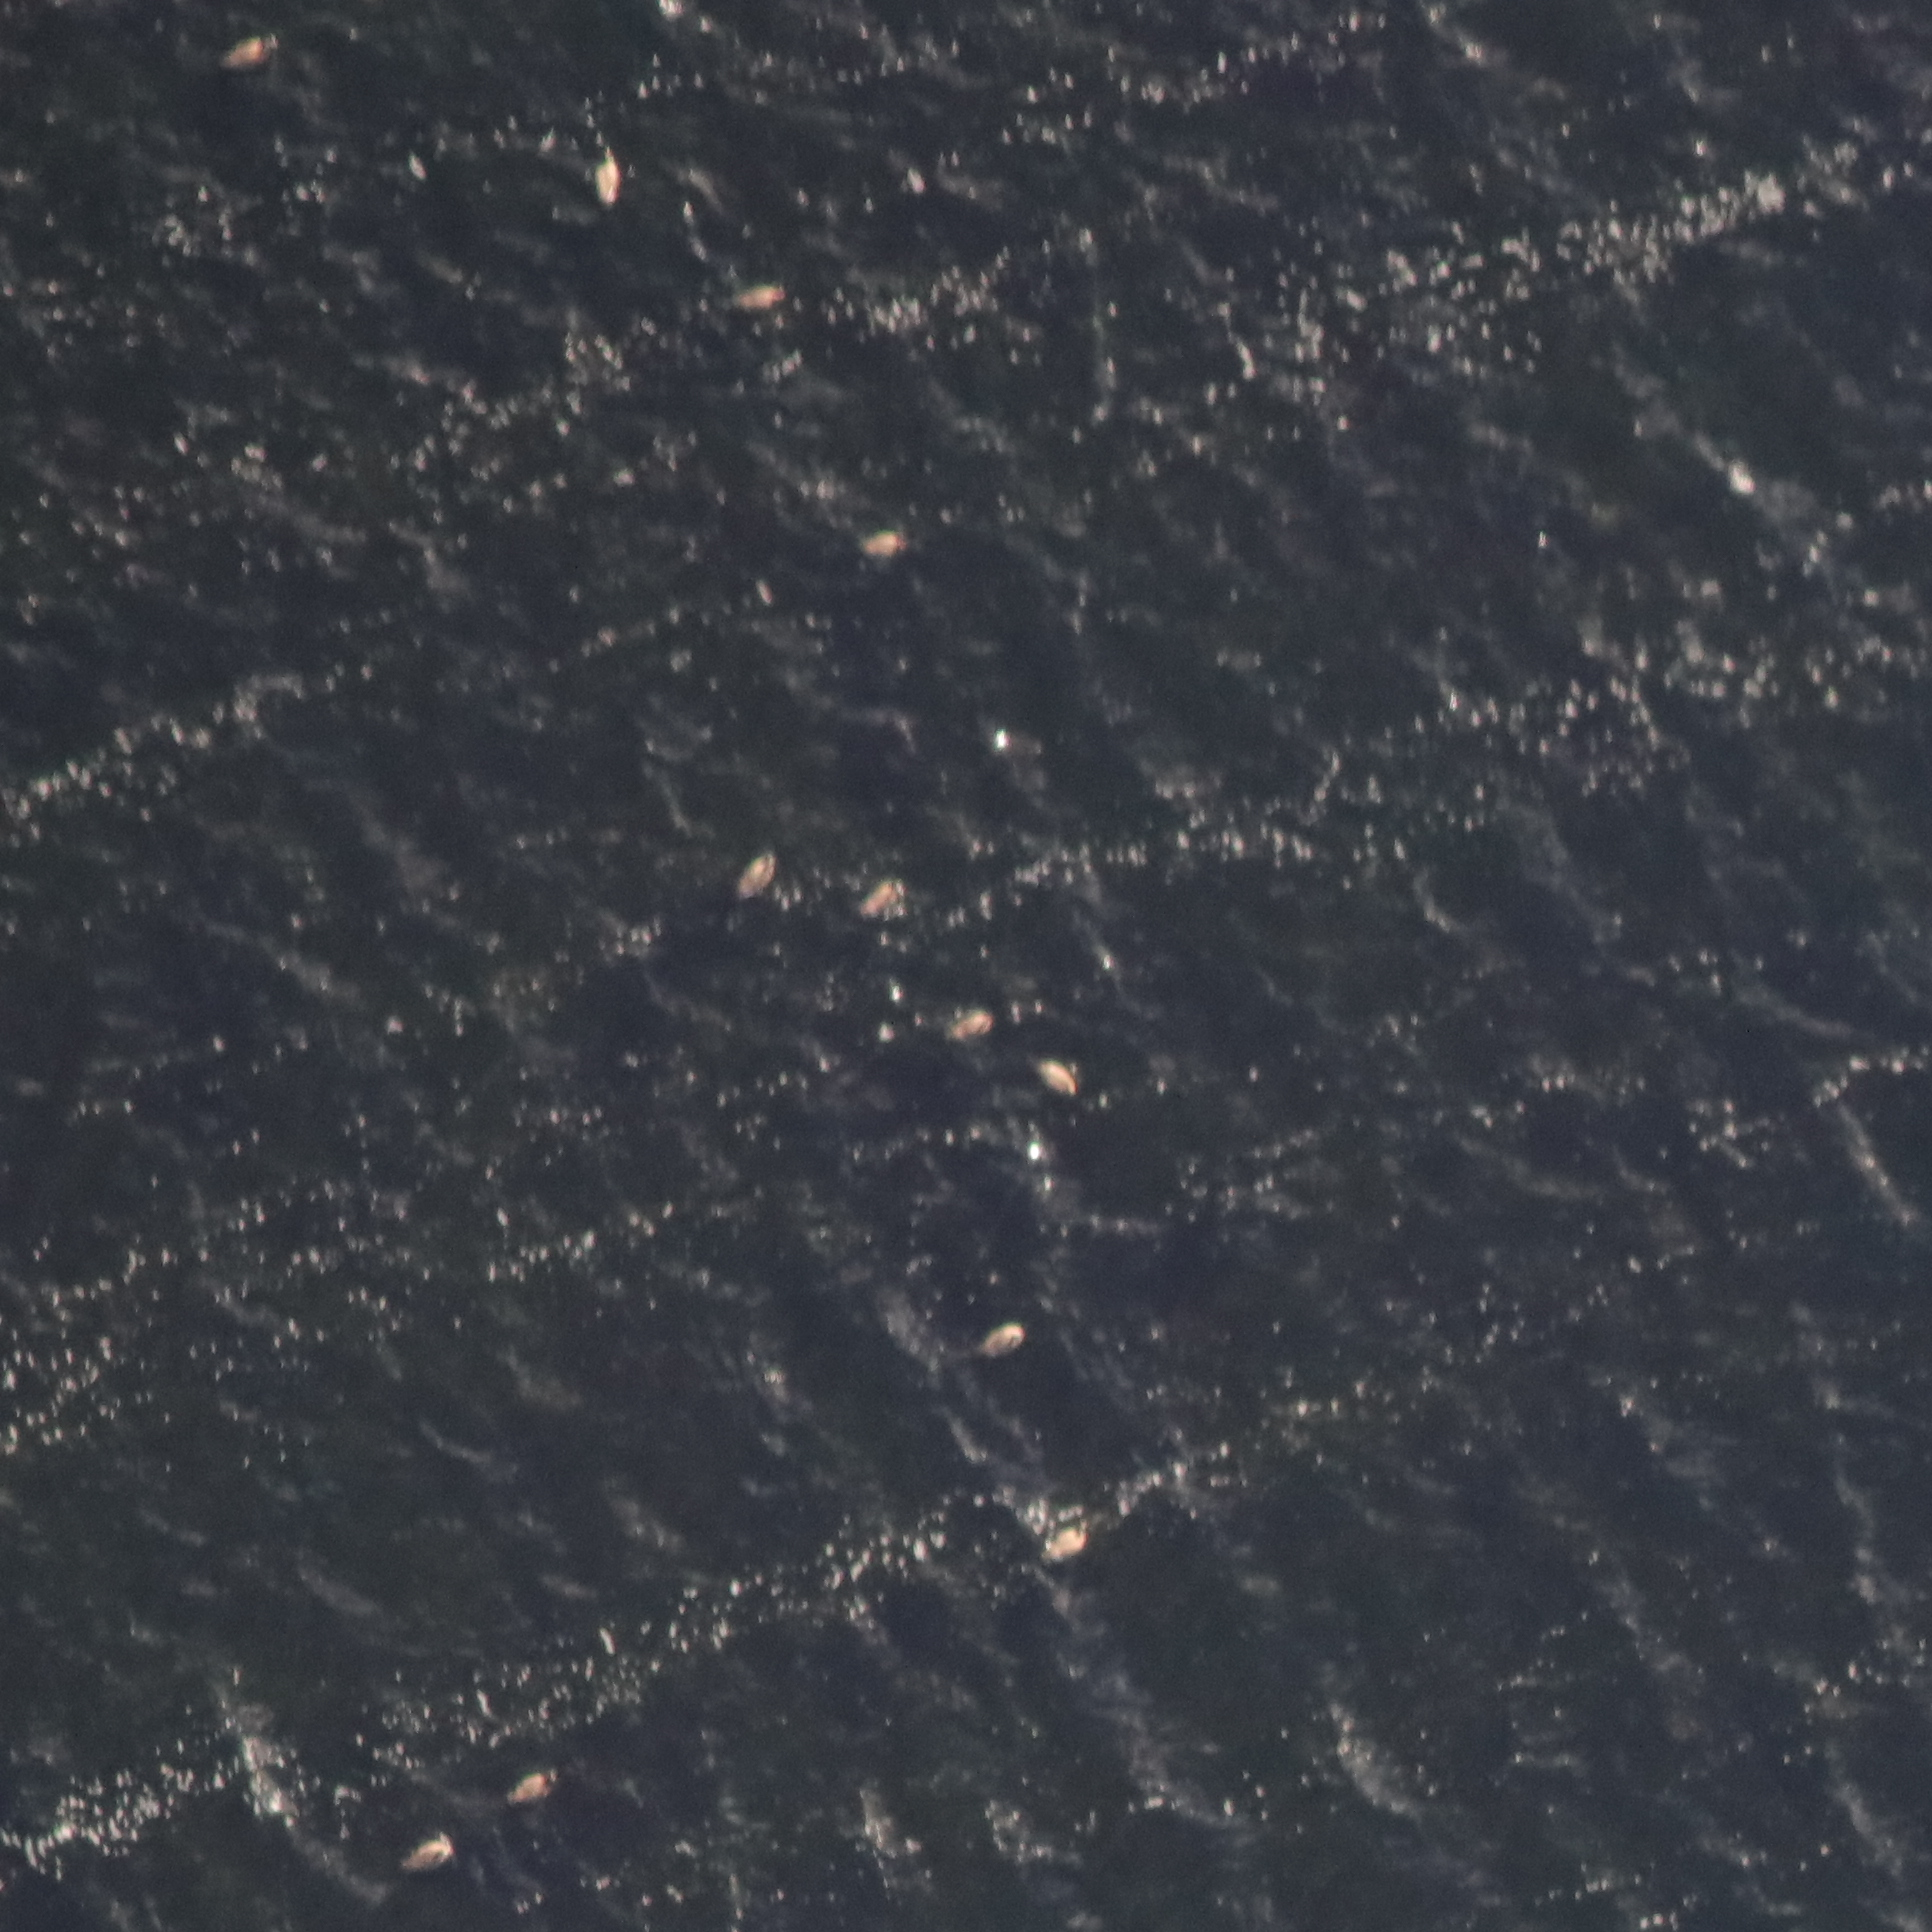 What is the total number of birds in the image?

12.